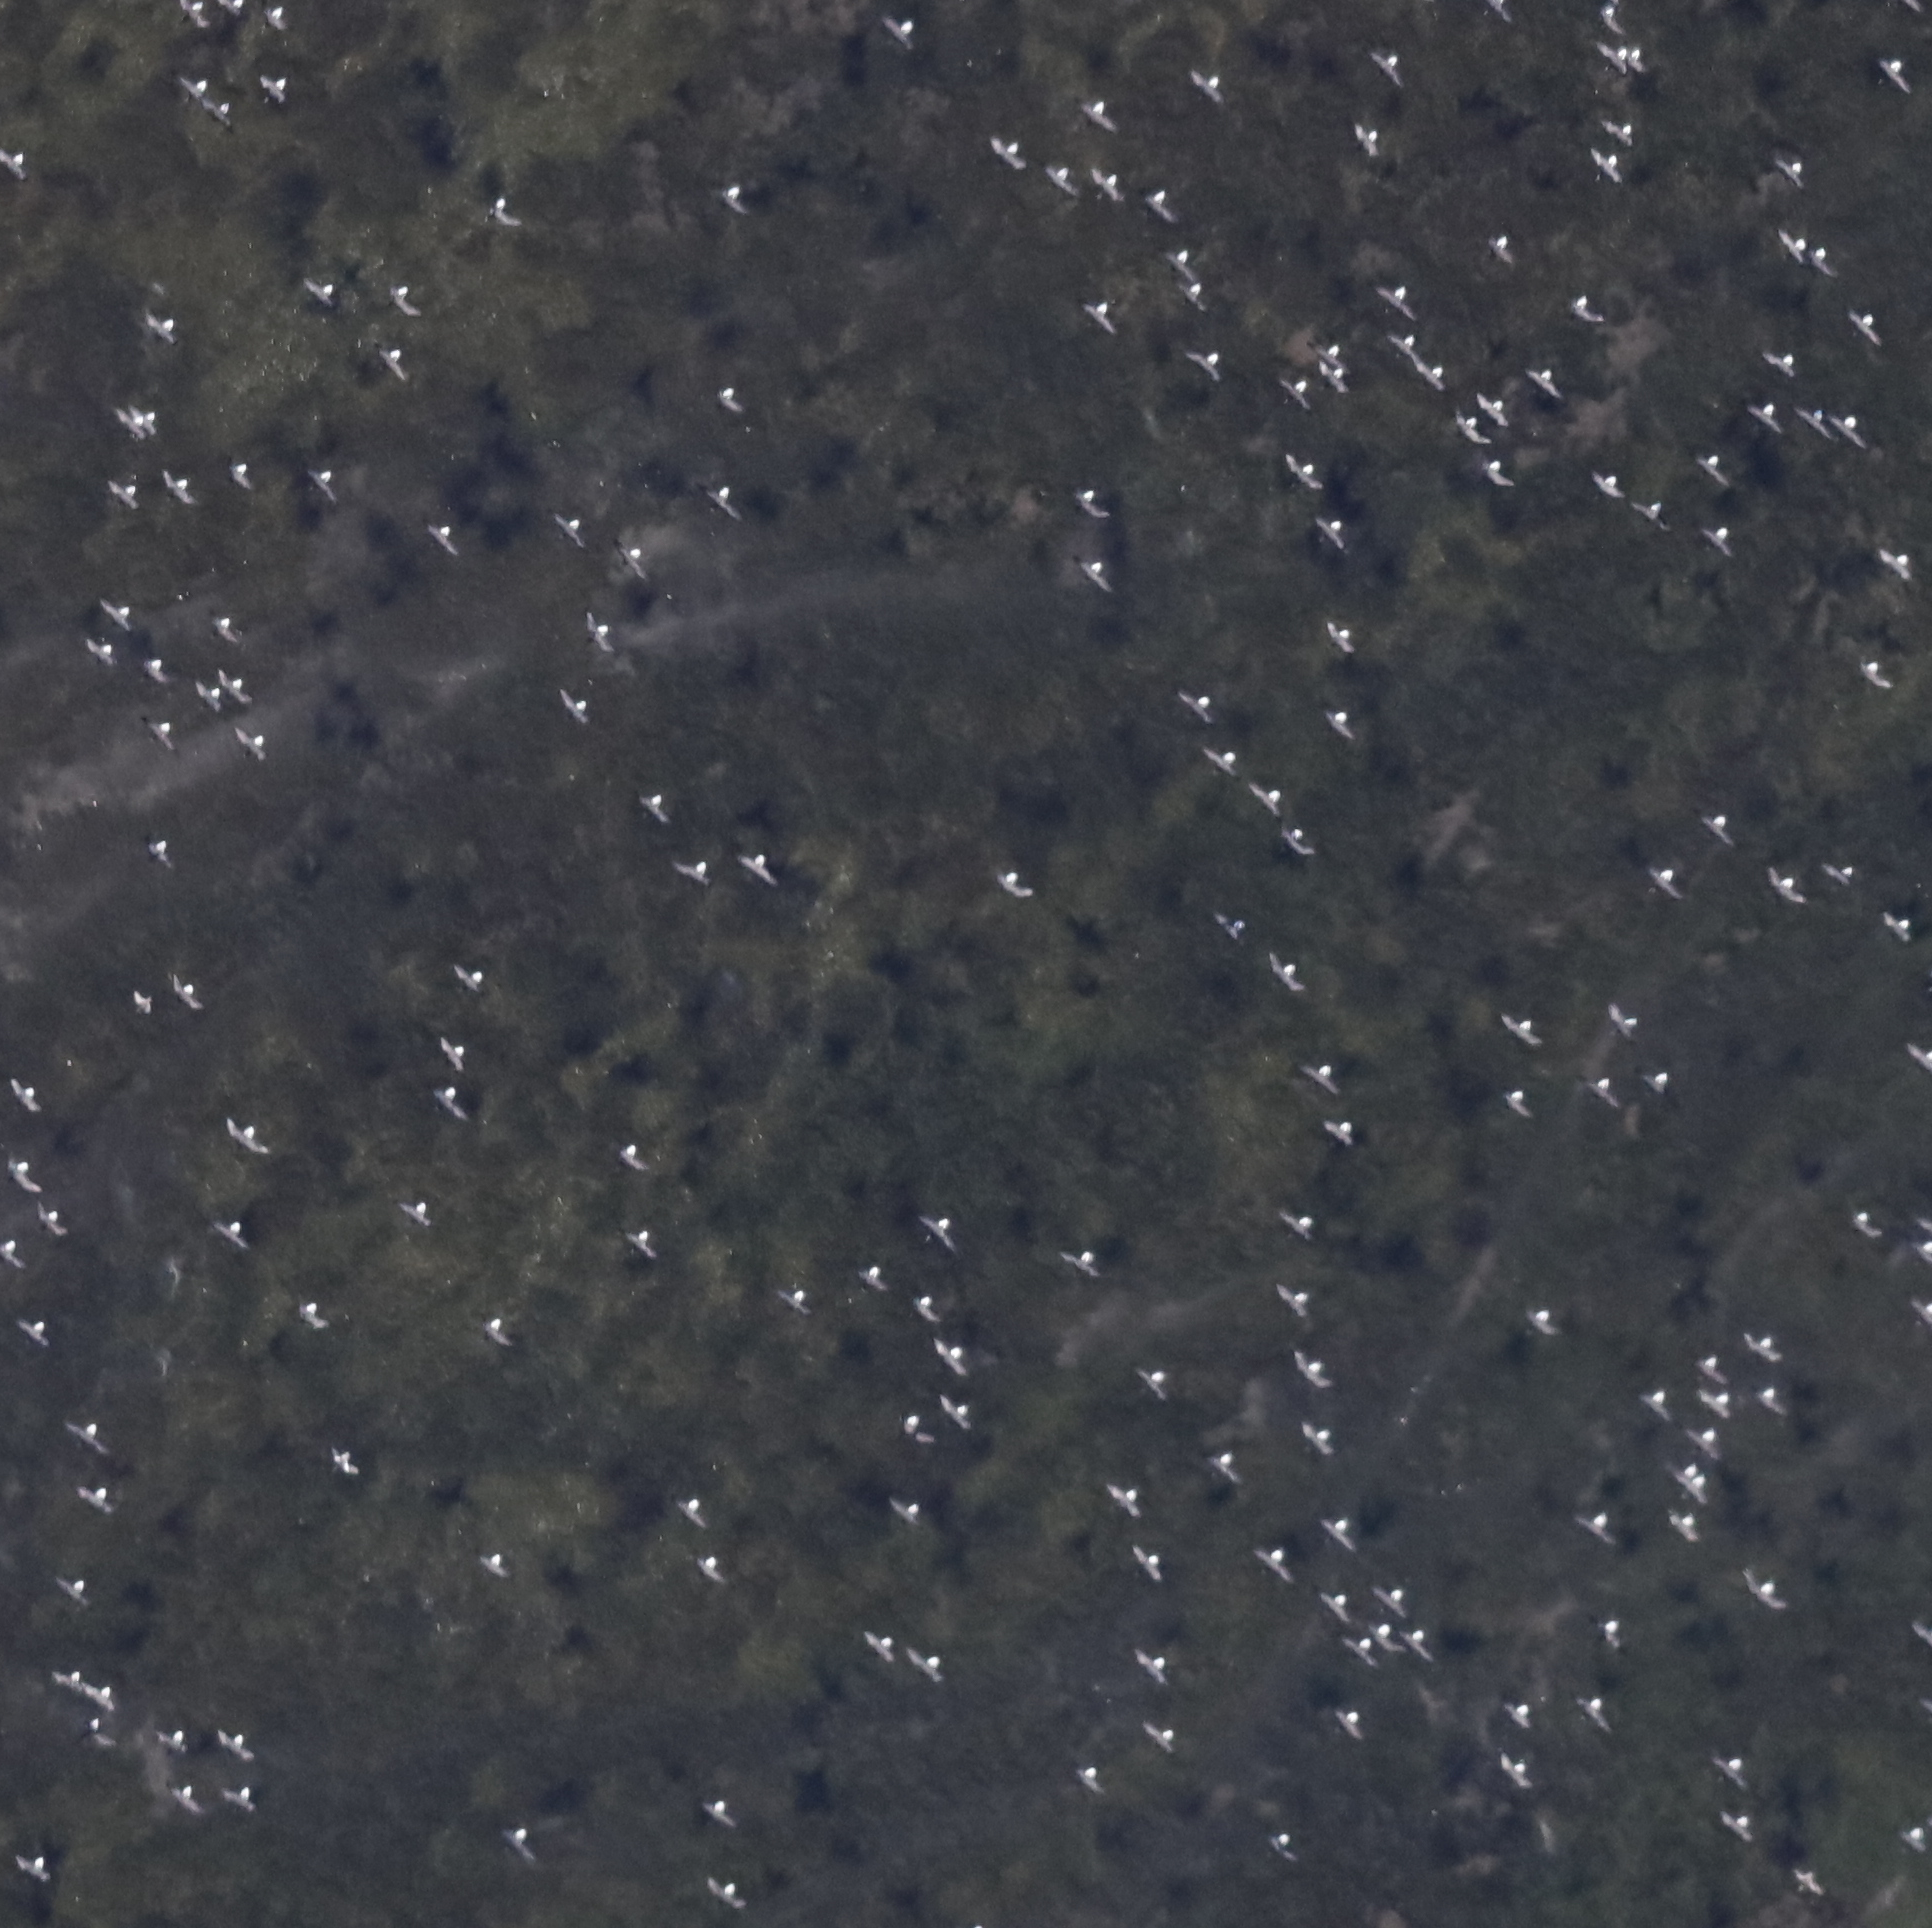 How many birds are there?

199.